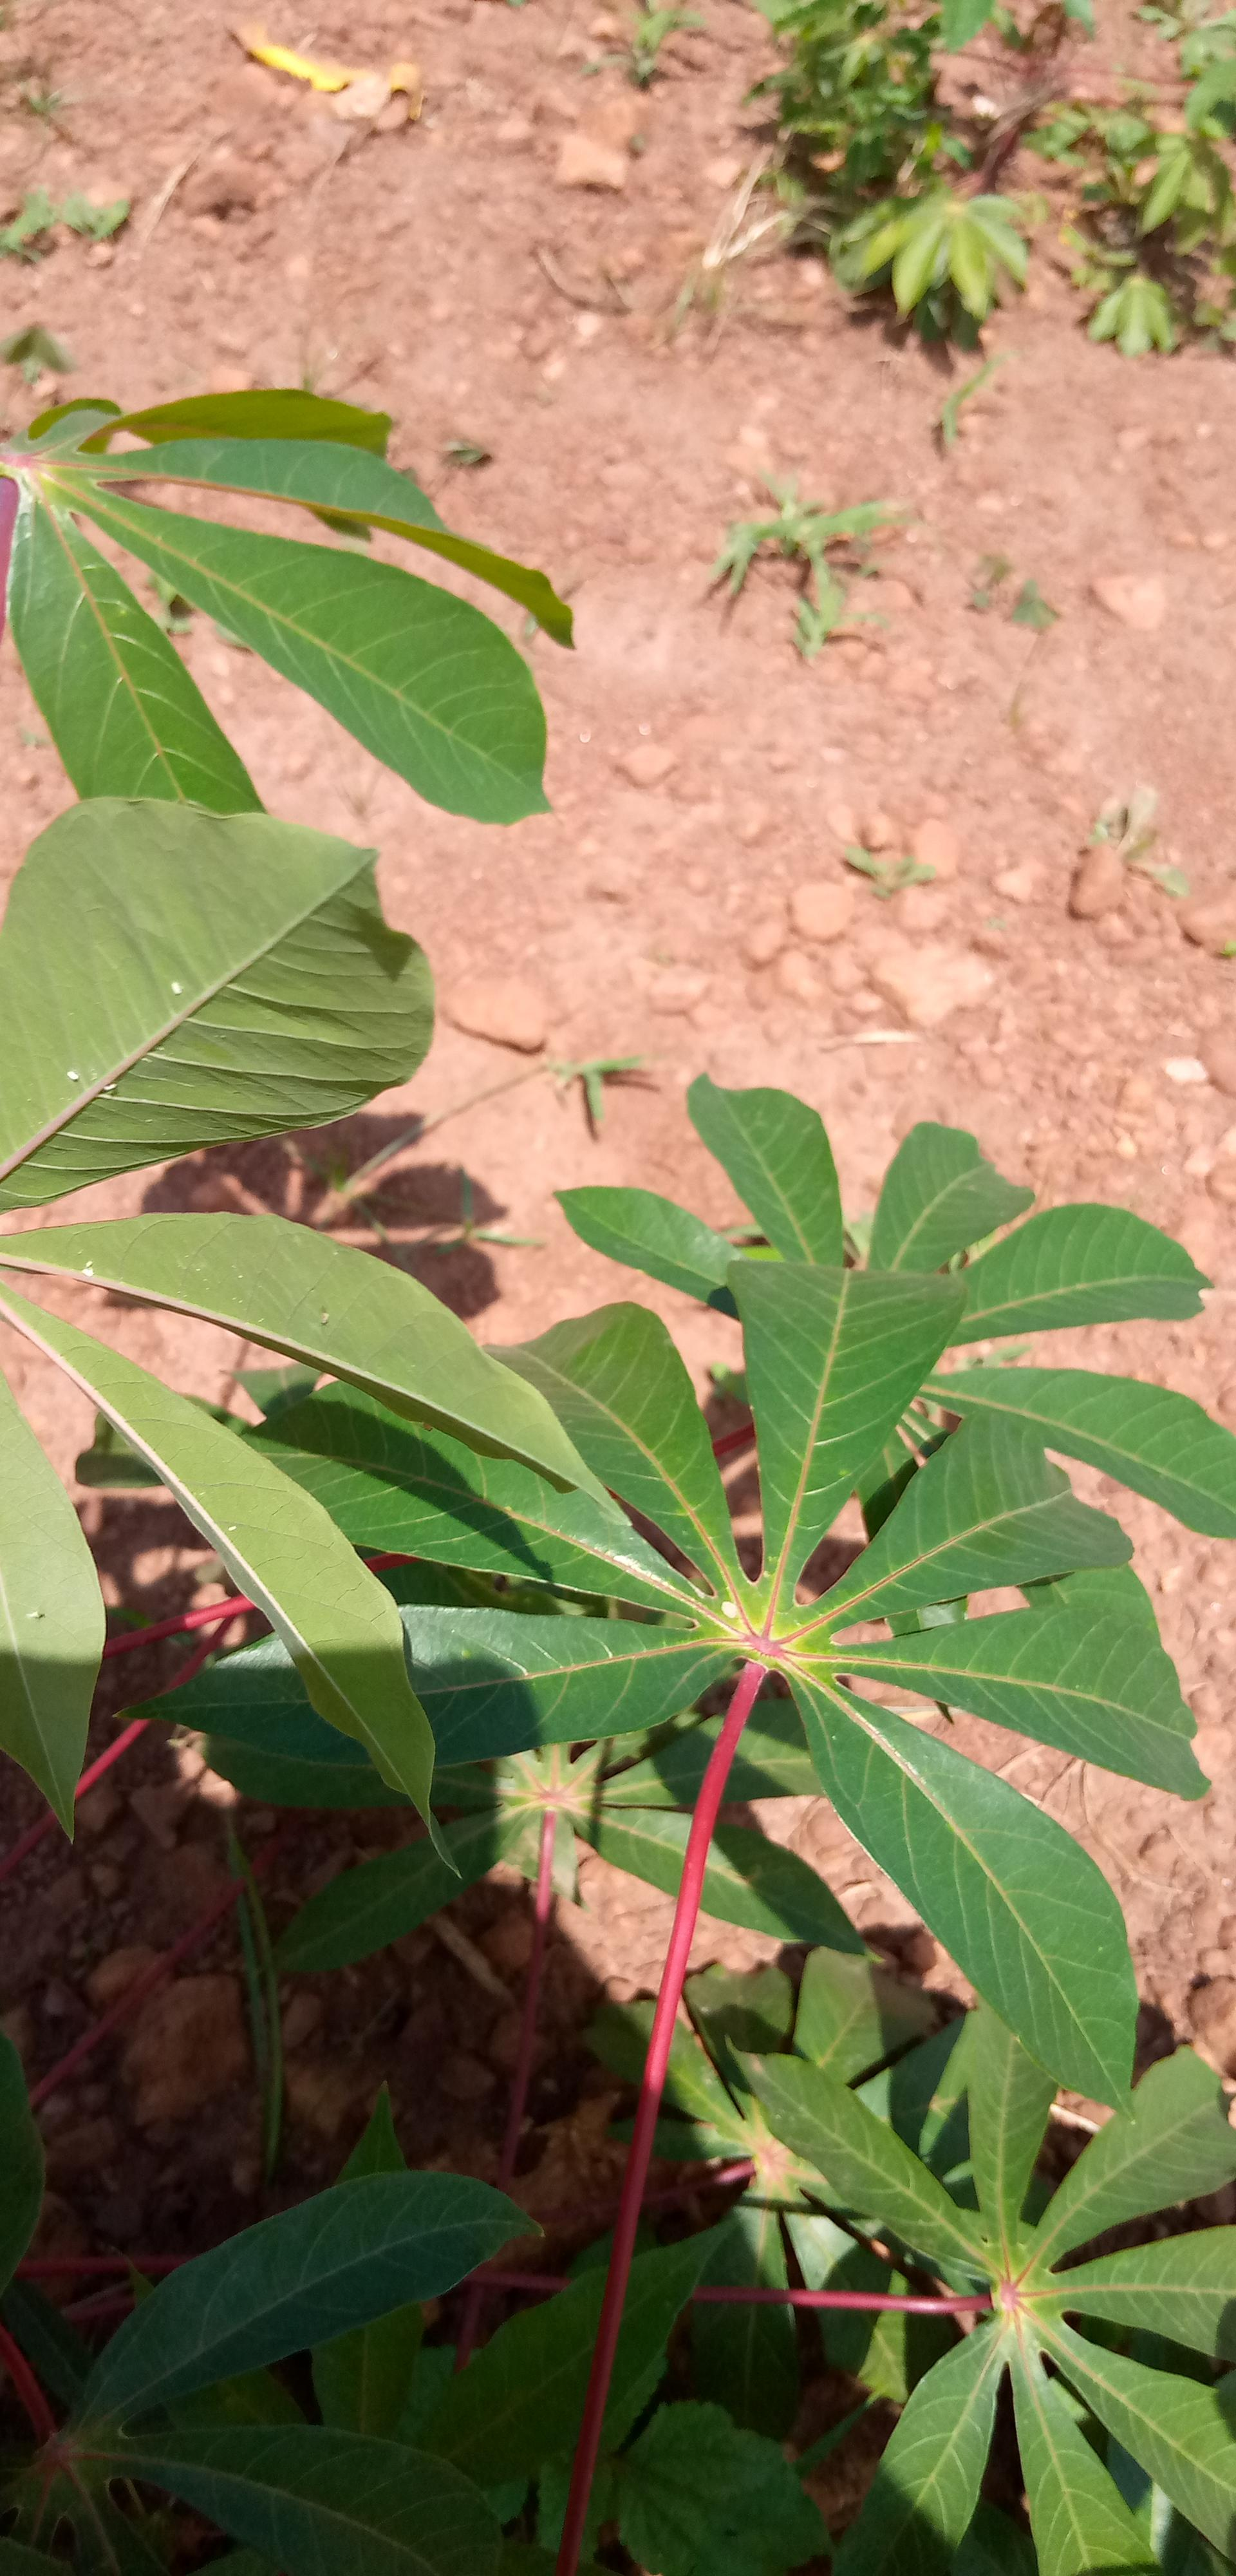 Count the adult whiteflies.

6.